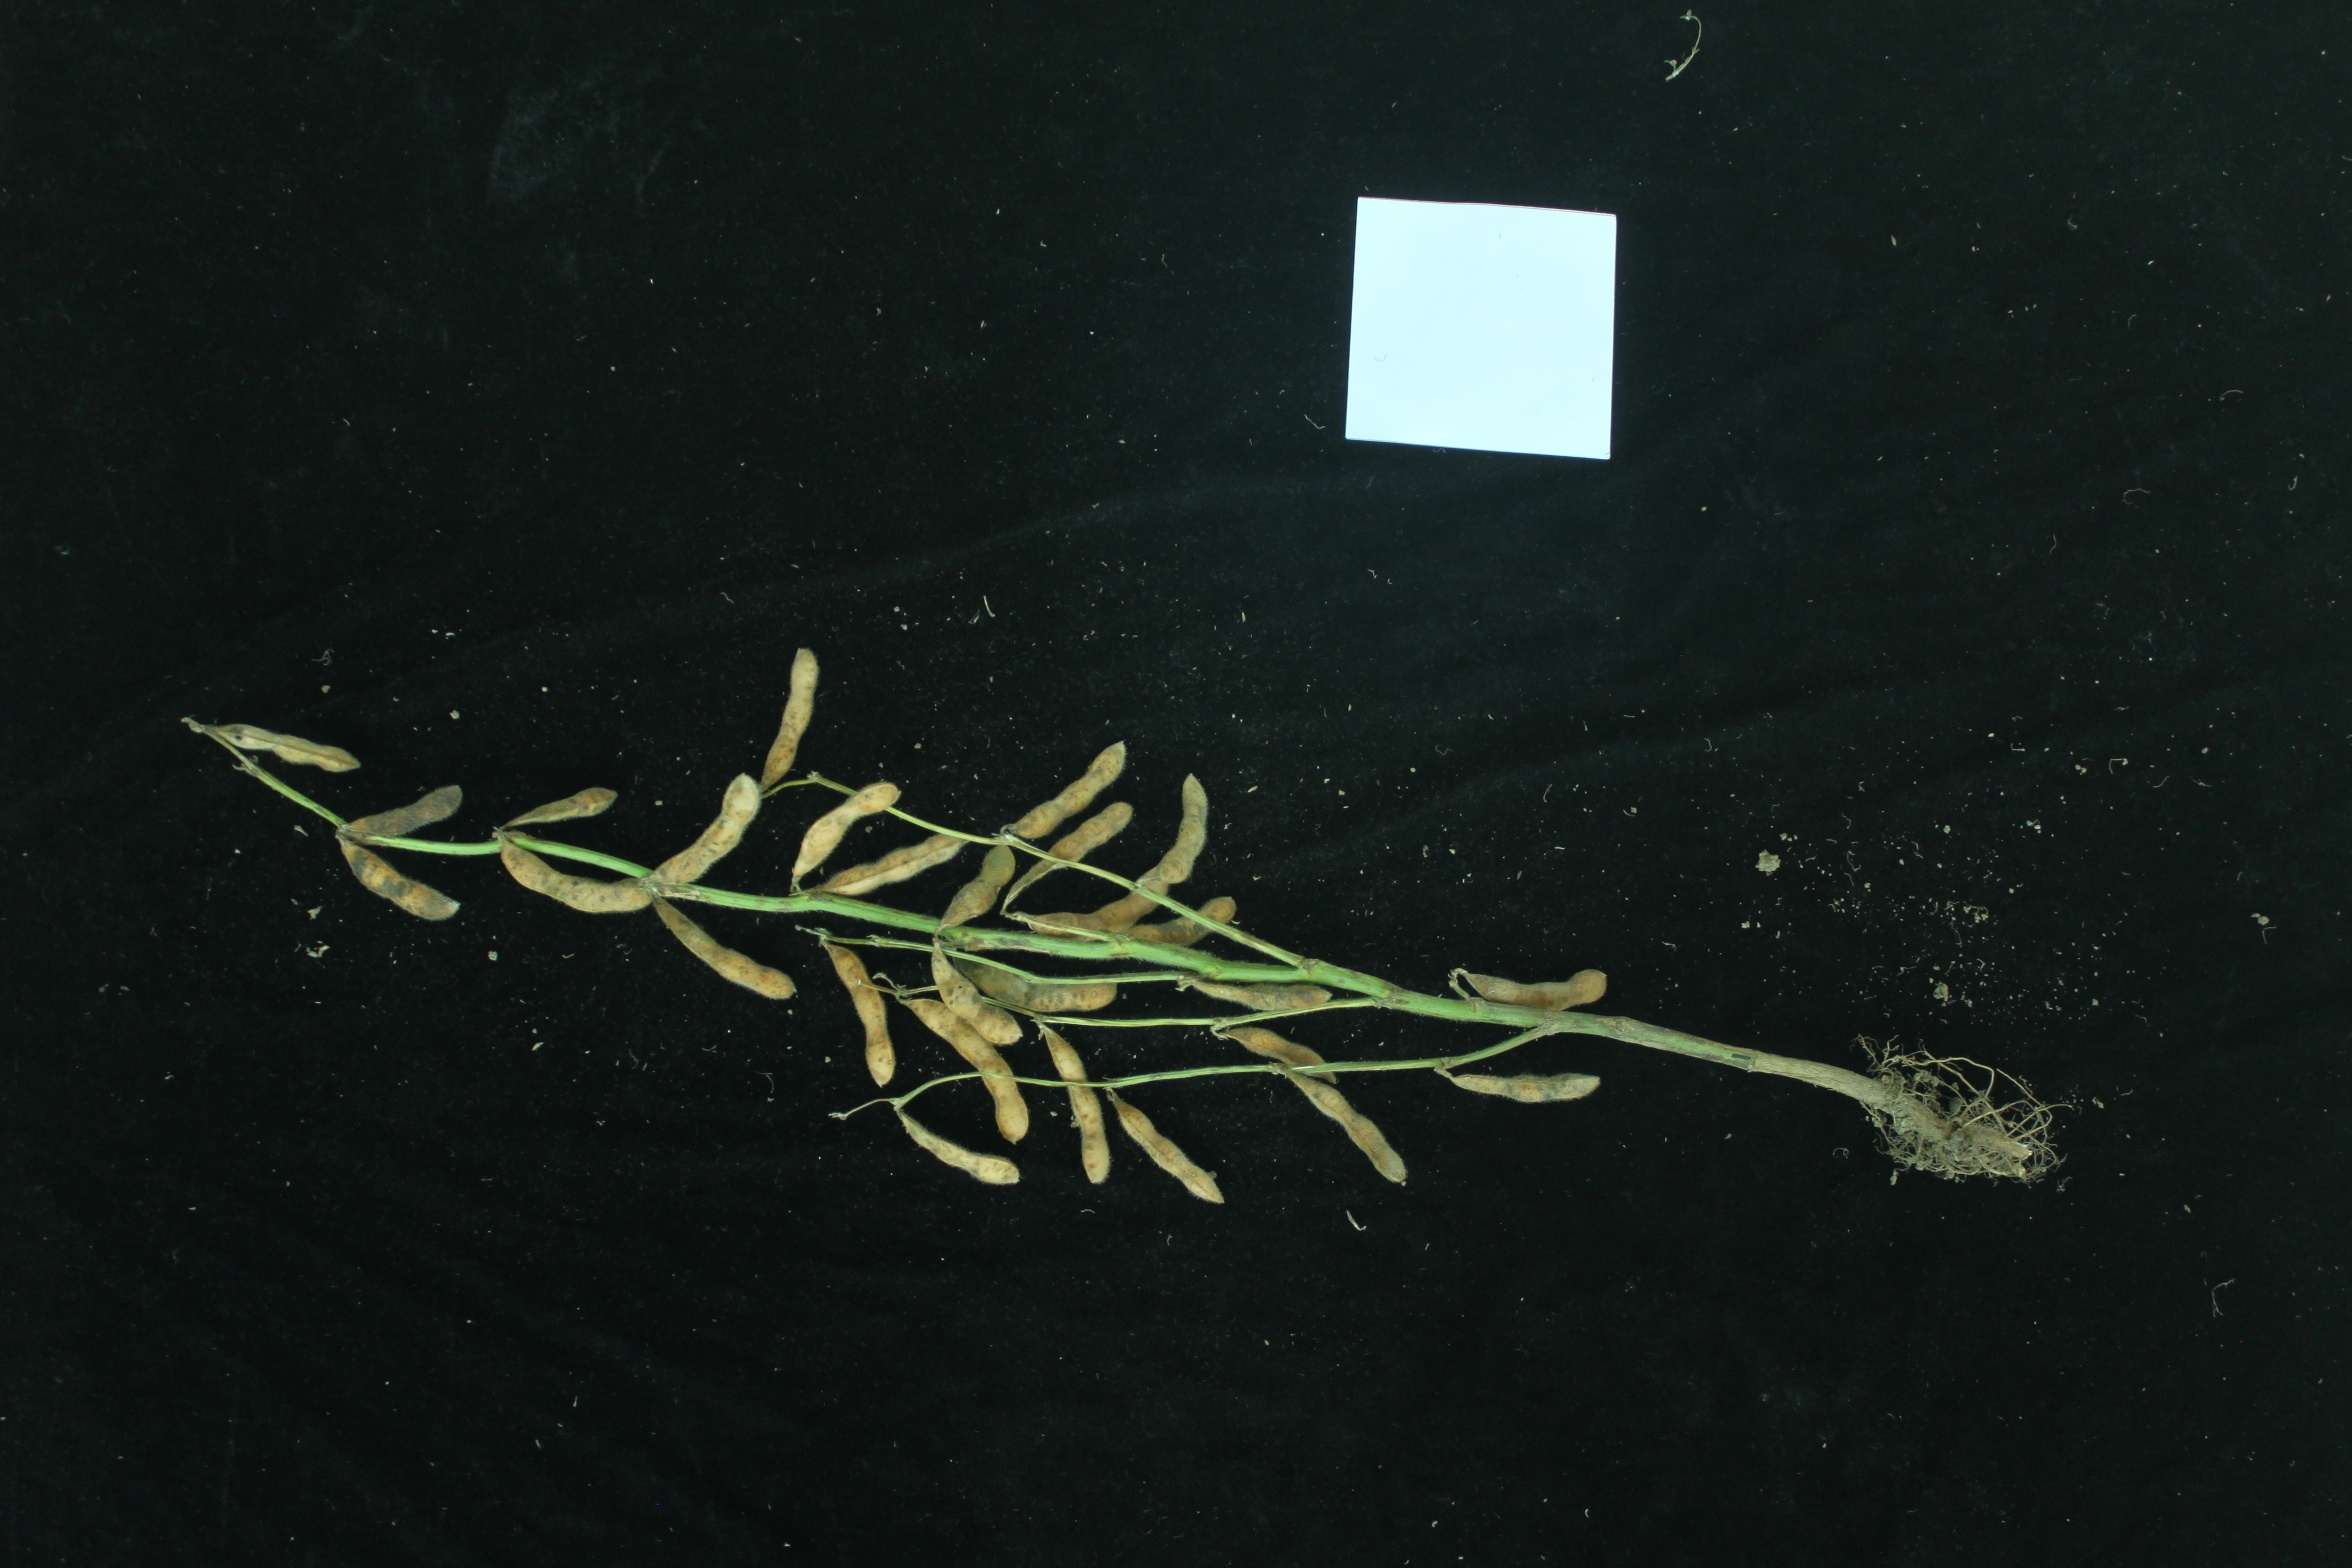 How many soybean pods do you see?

28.